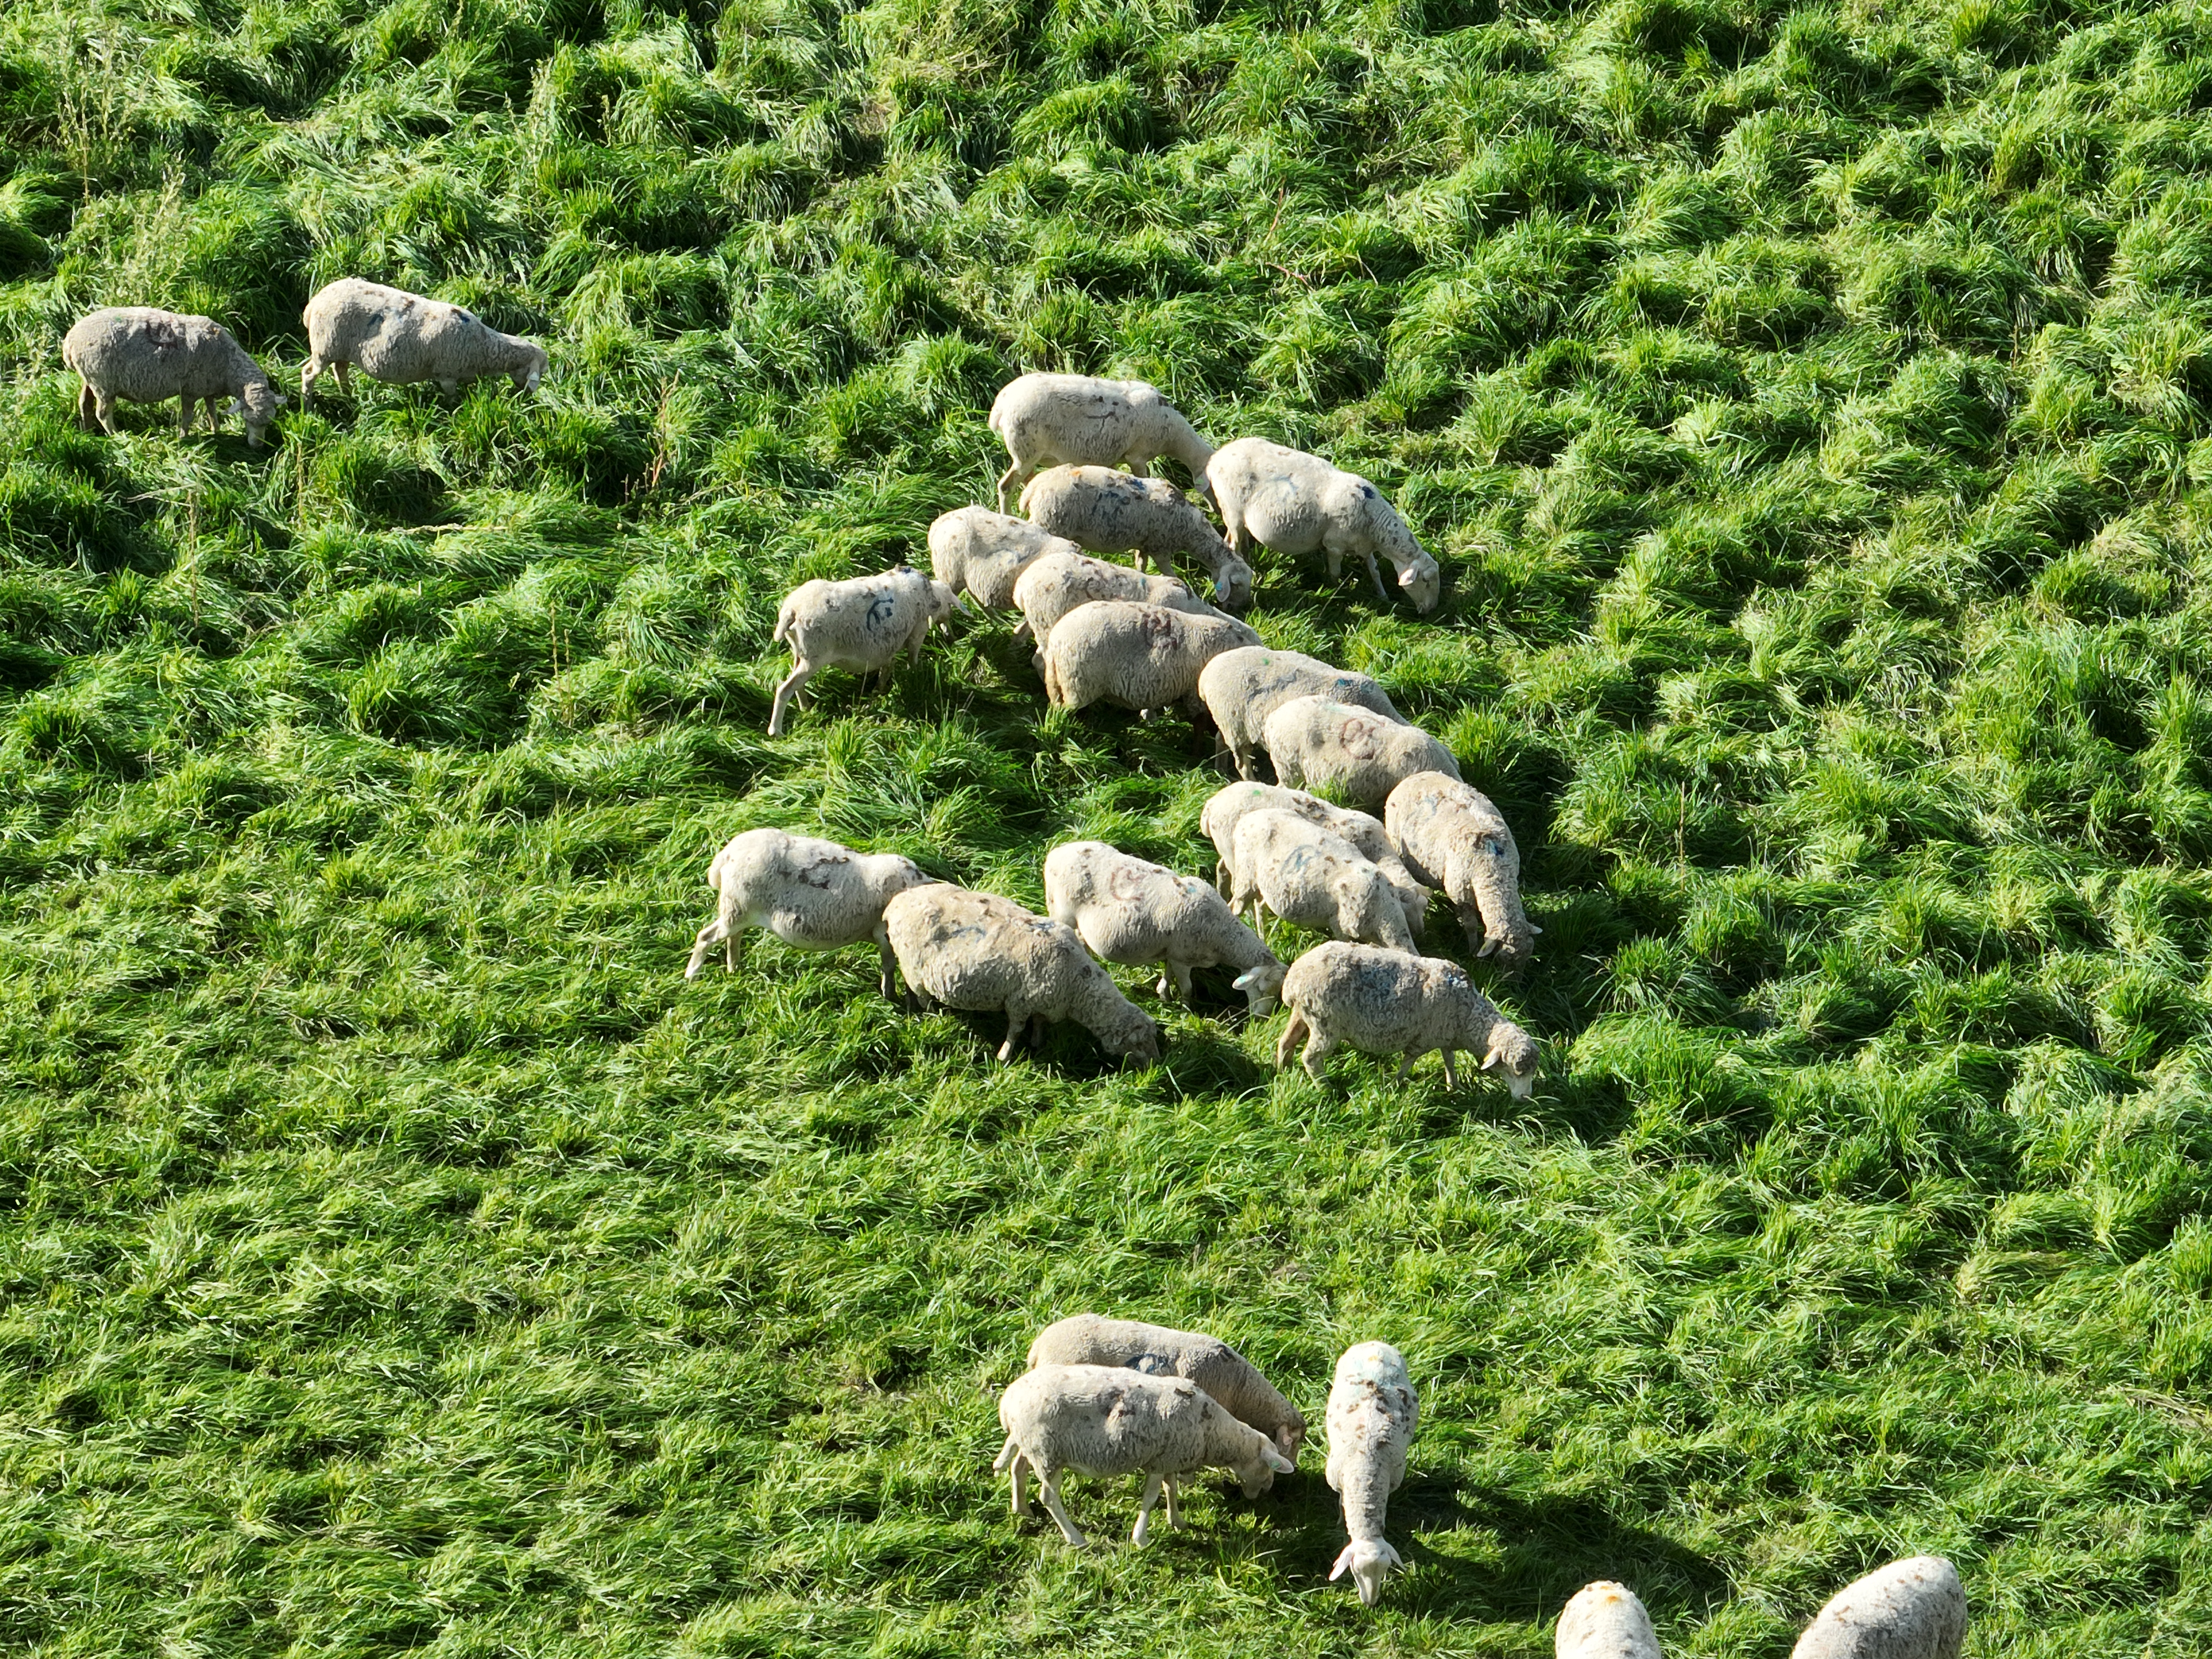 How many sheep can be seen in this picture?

23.